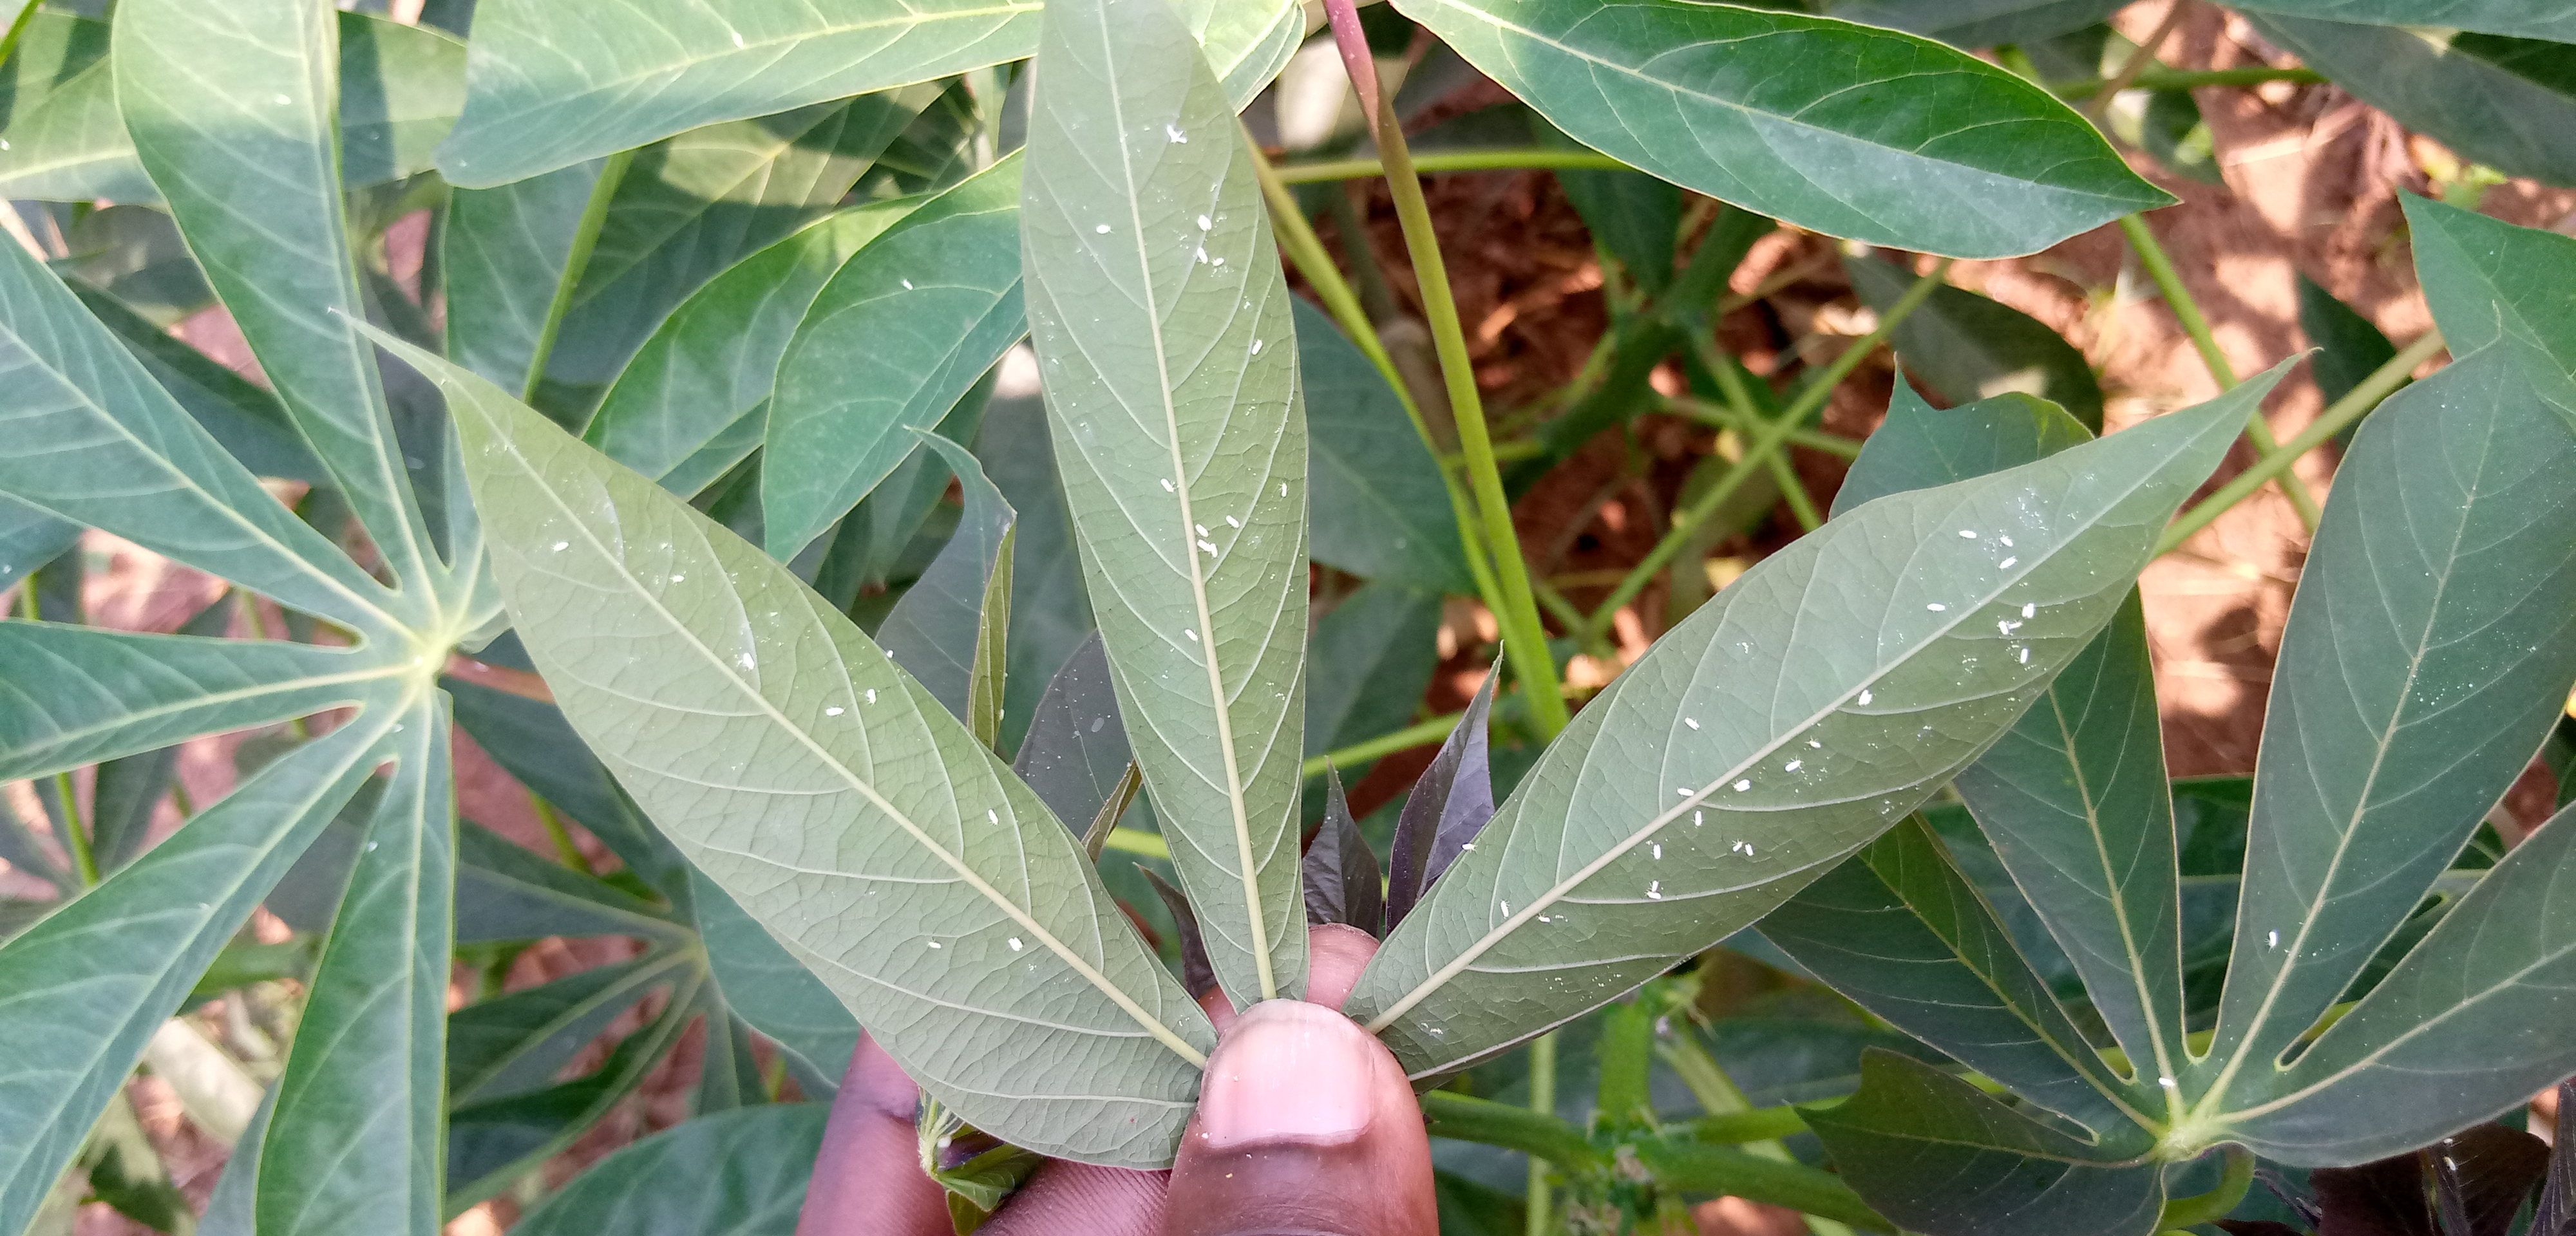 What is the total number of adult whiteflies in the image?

46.